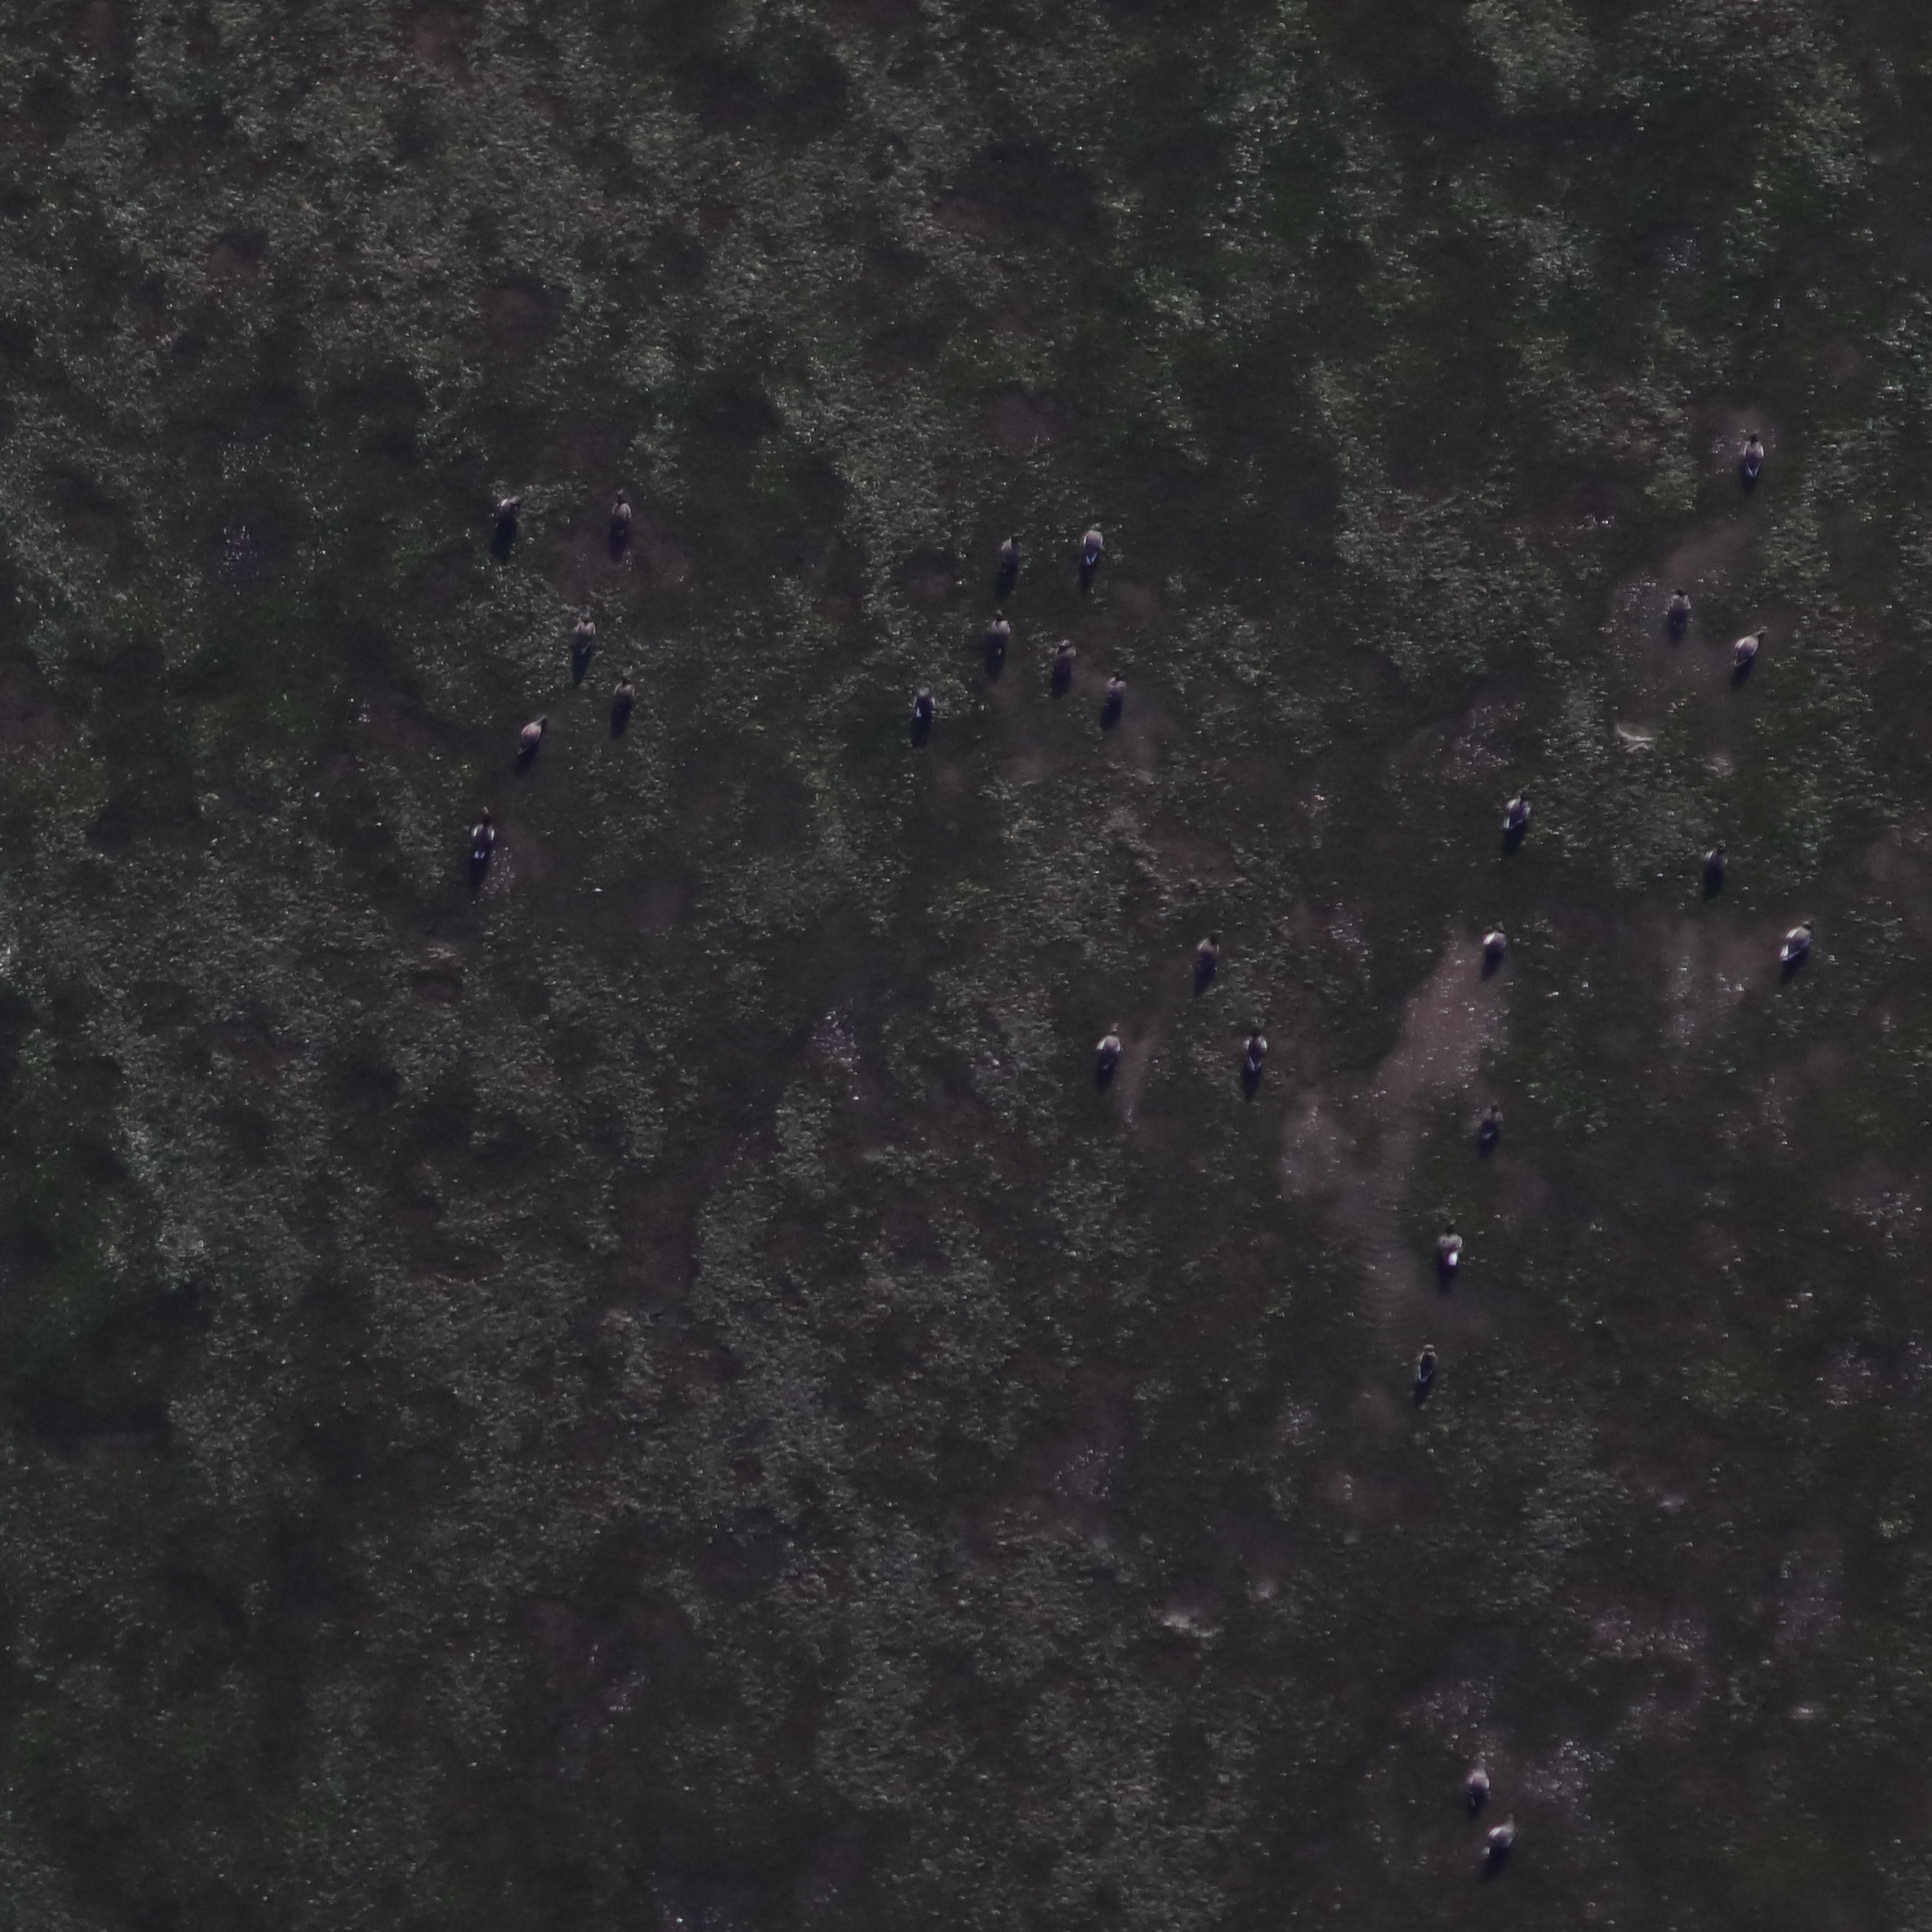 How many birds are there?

27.